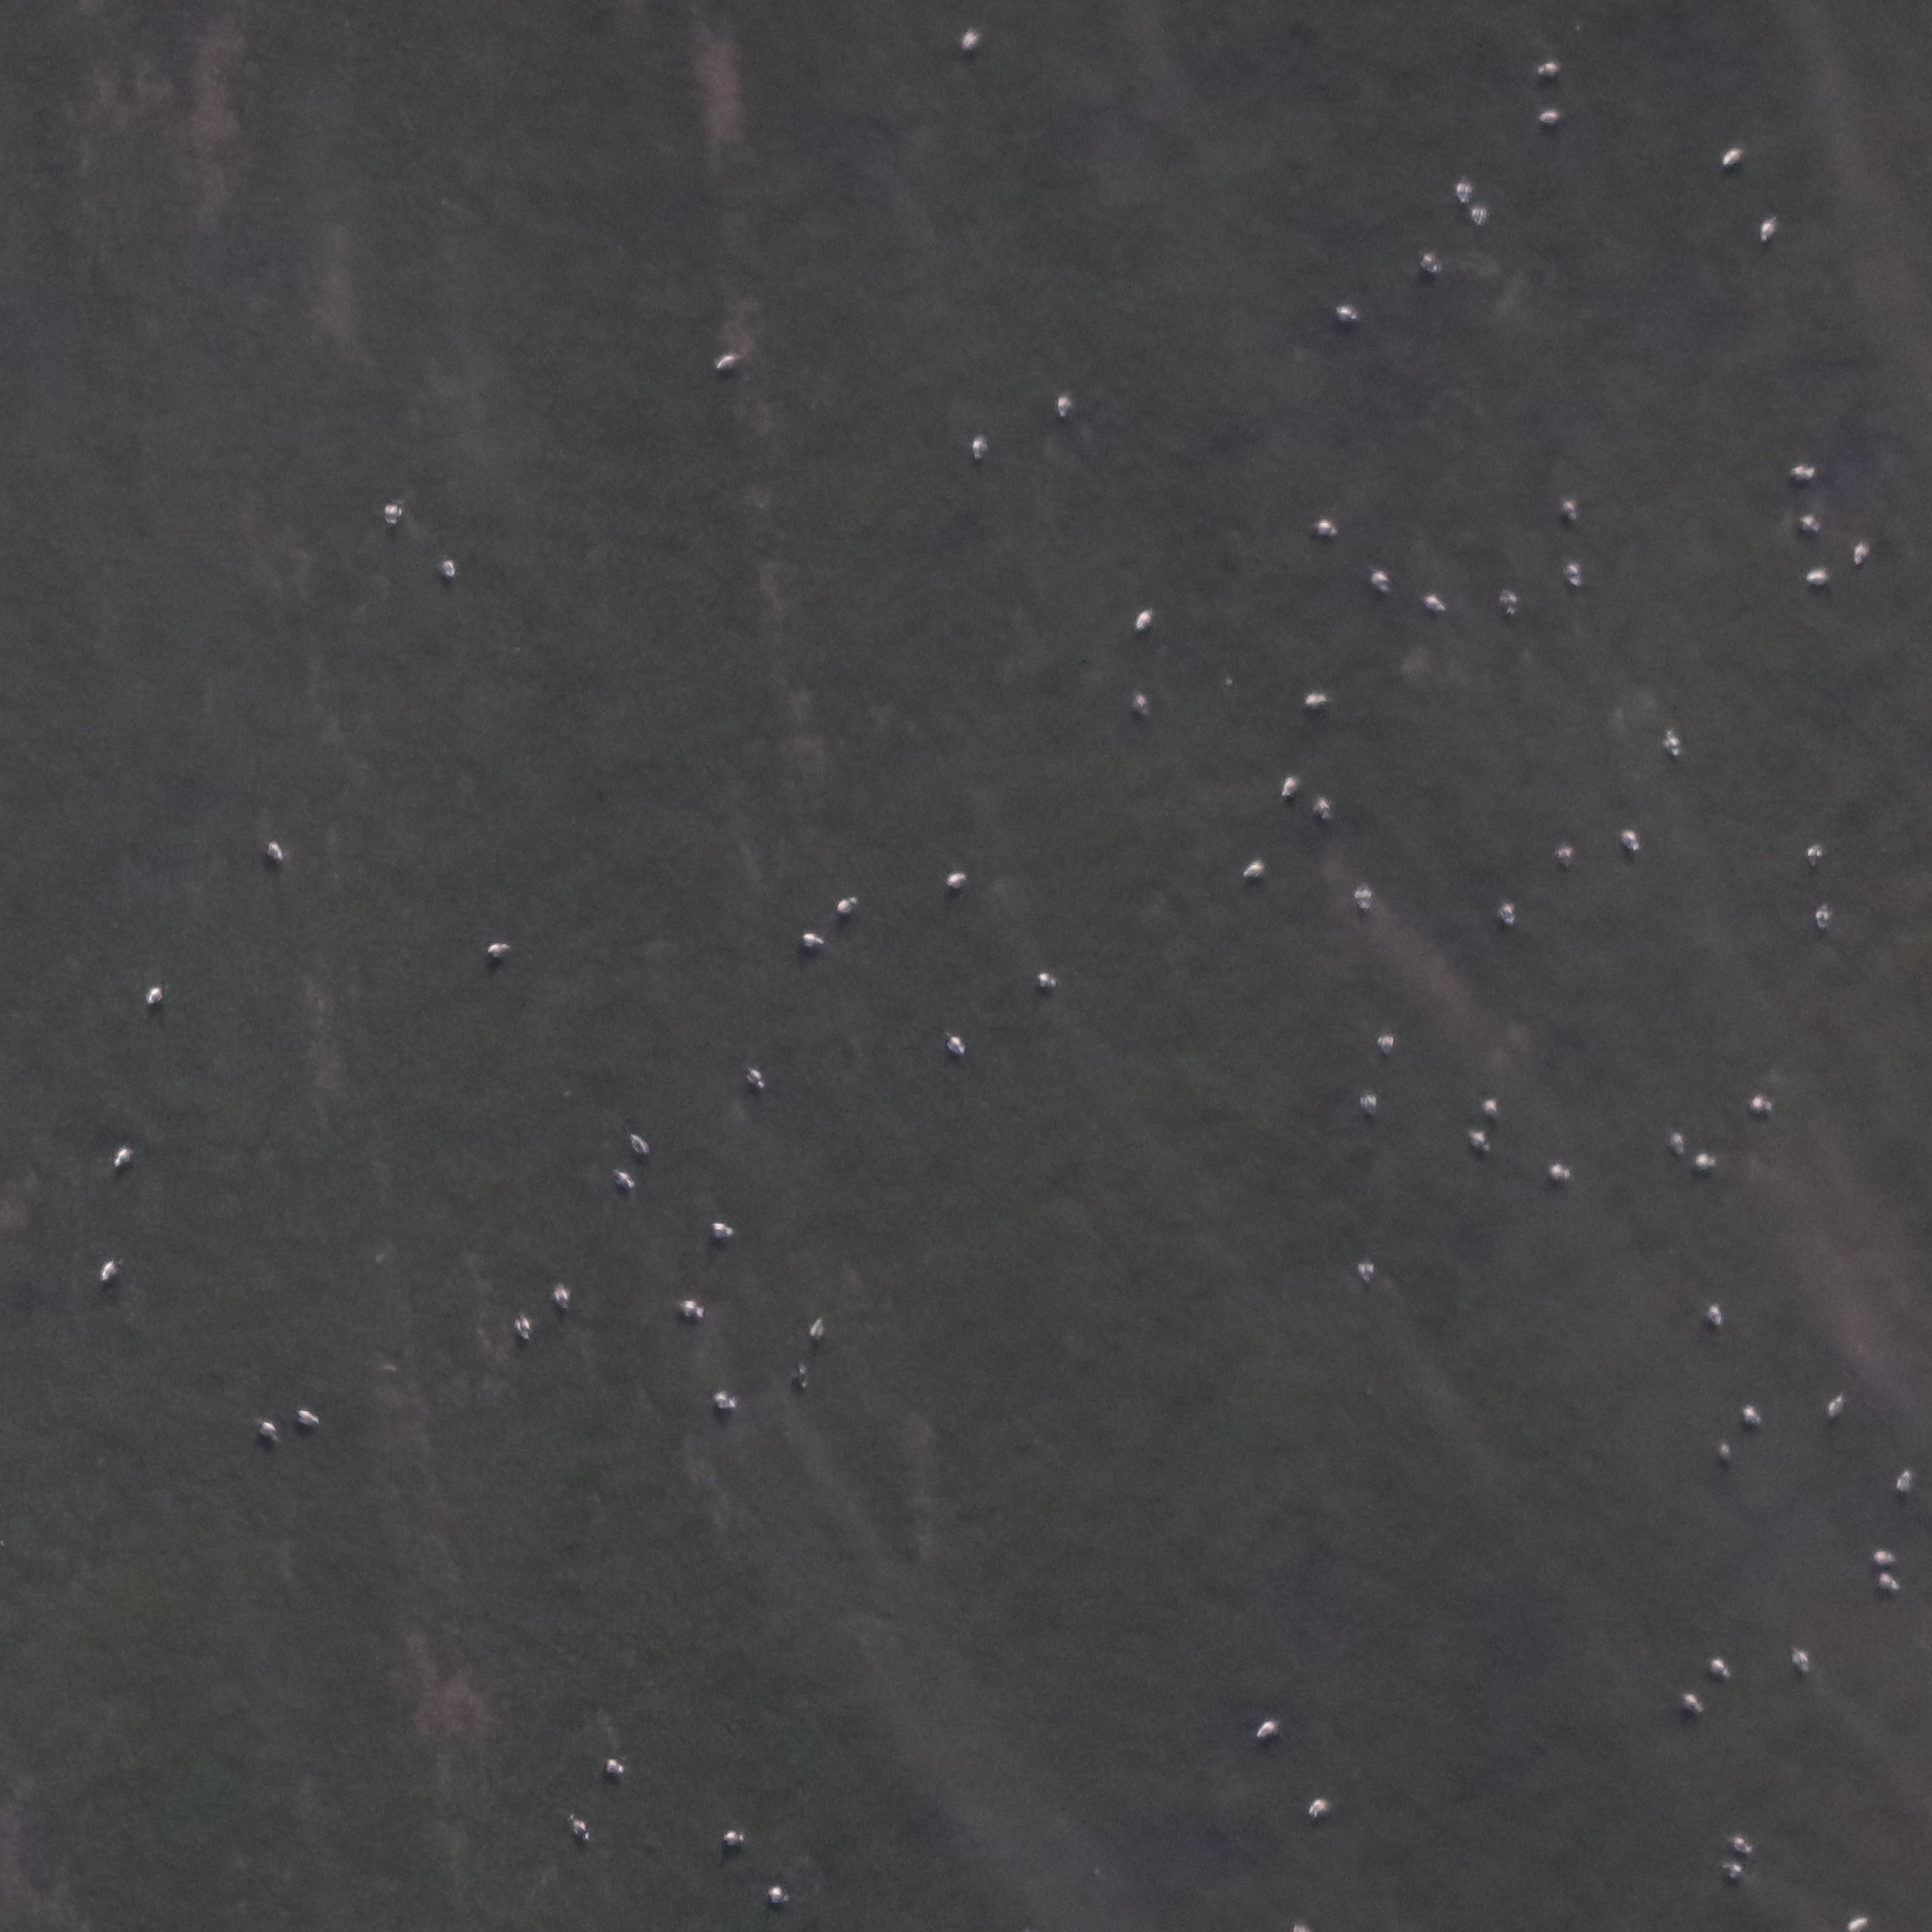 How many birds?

87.